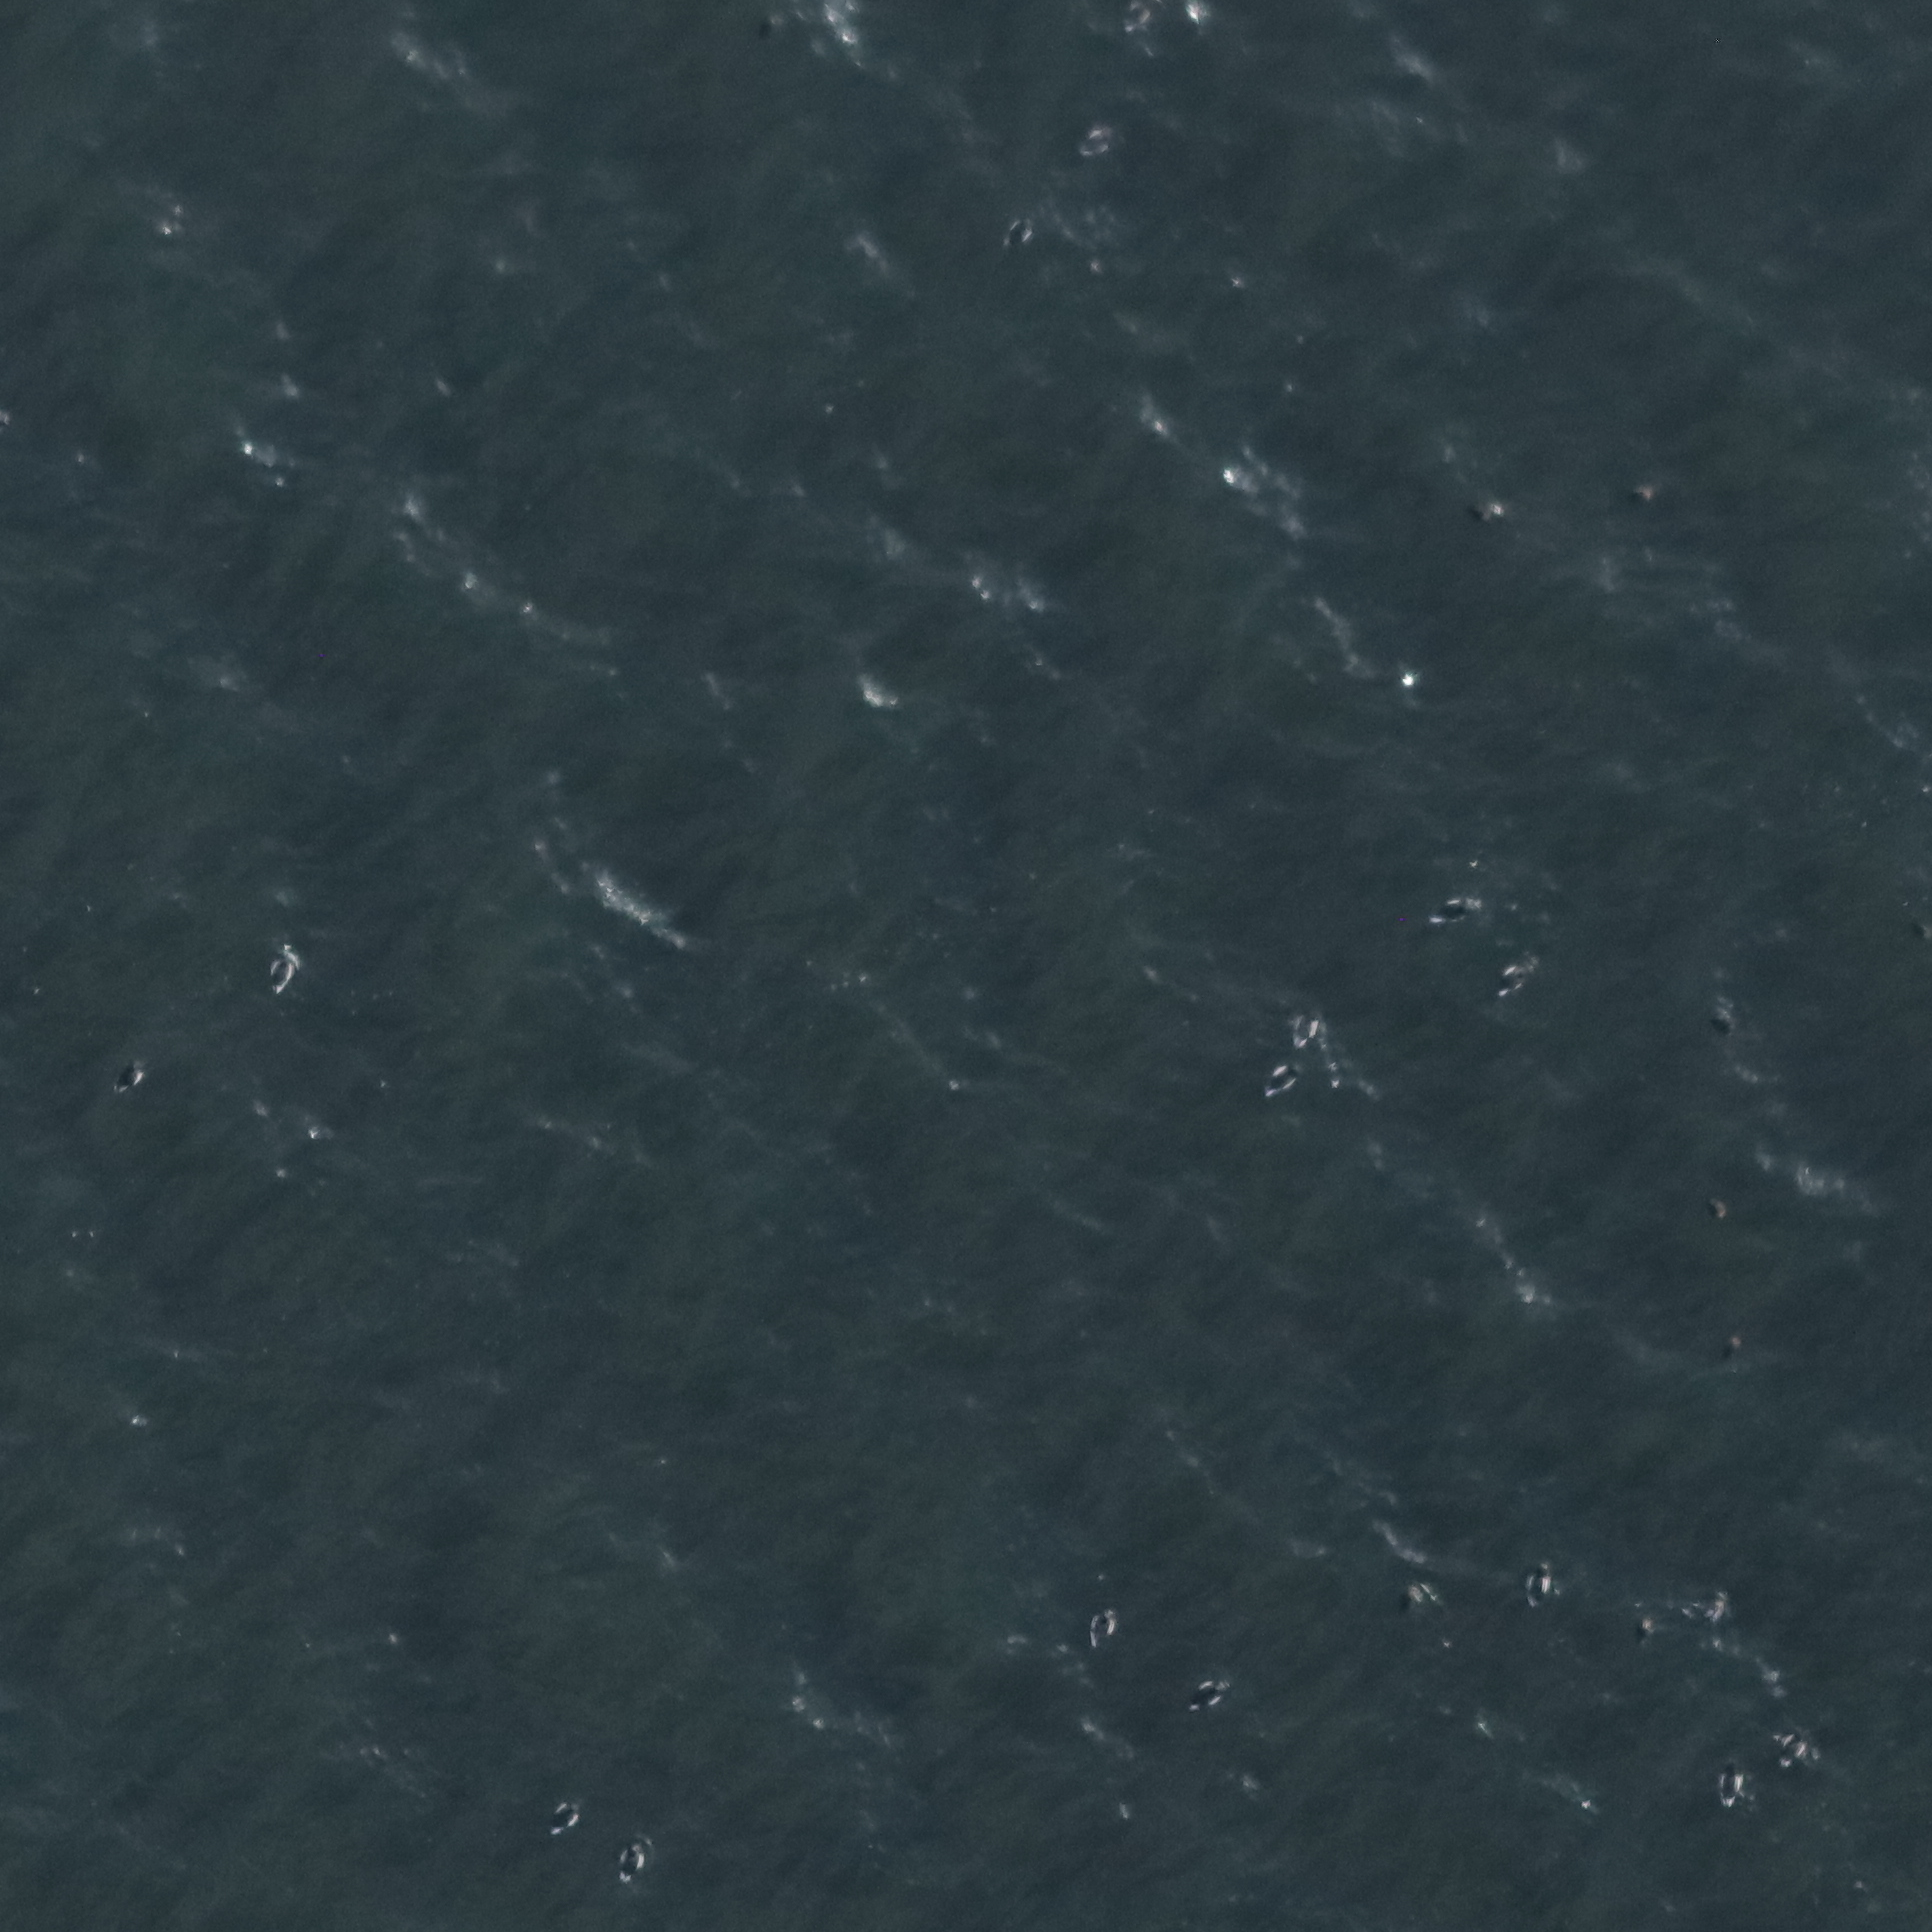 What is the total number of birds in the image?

26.